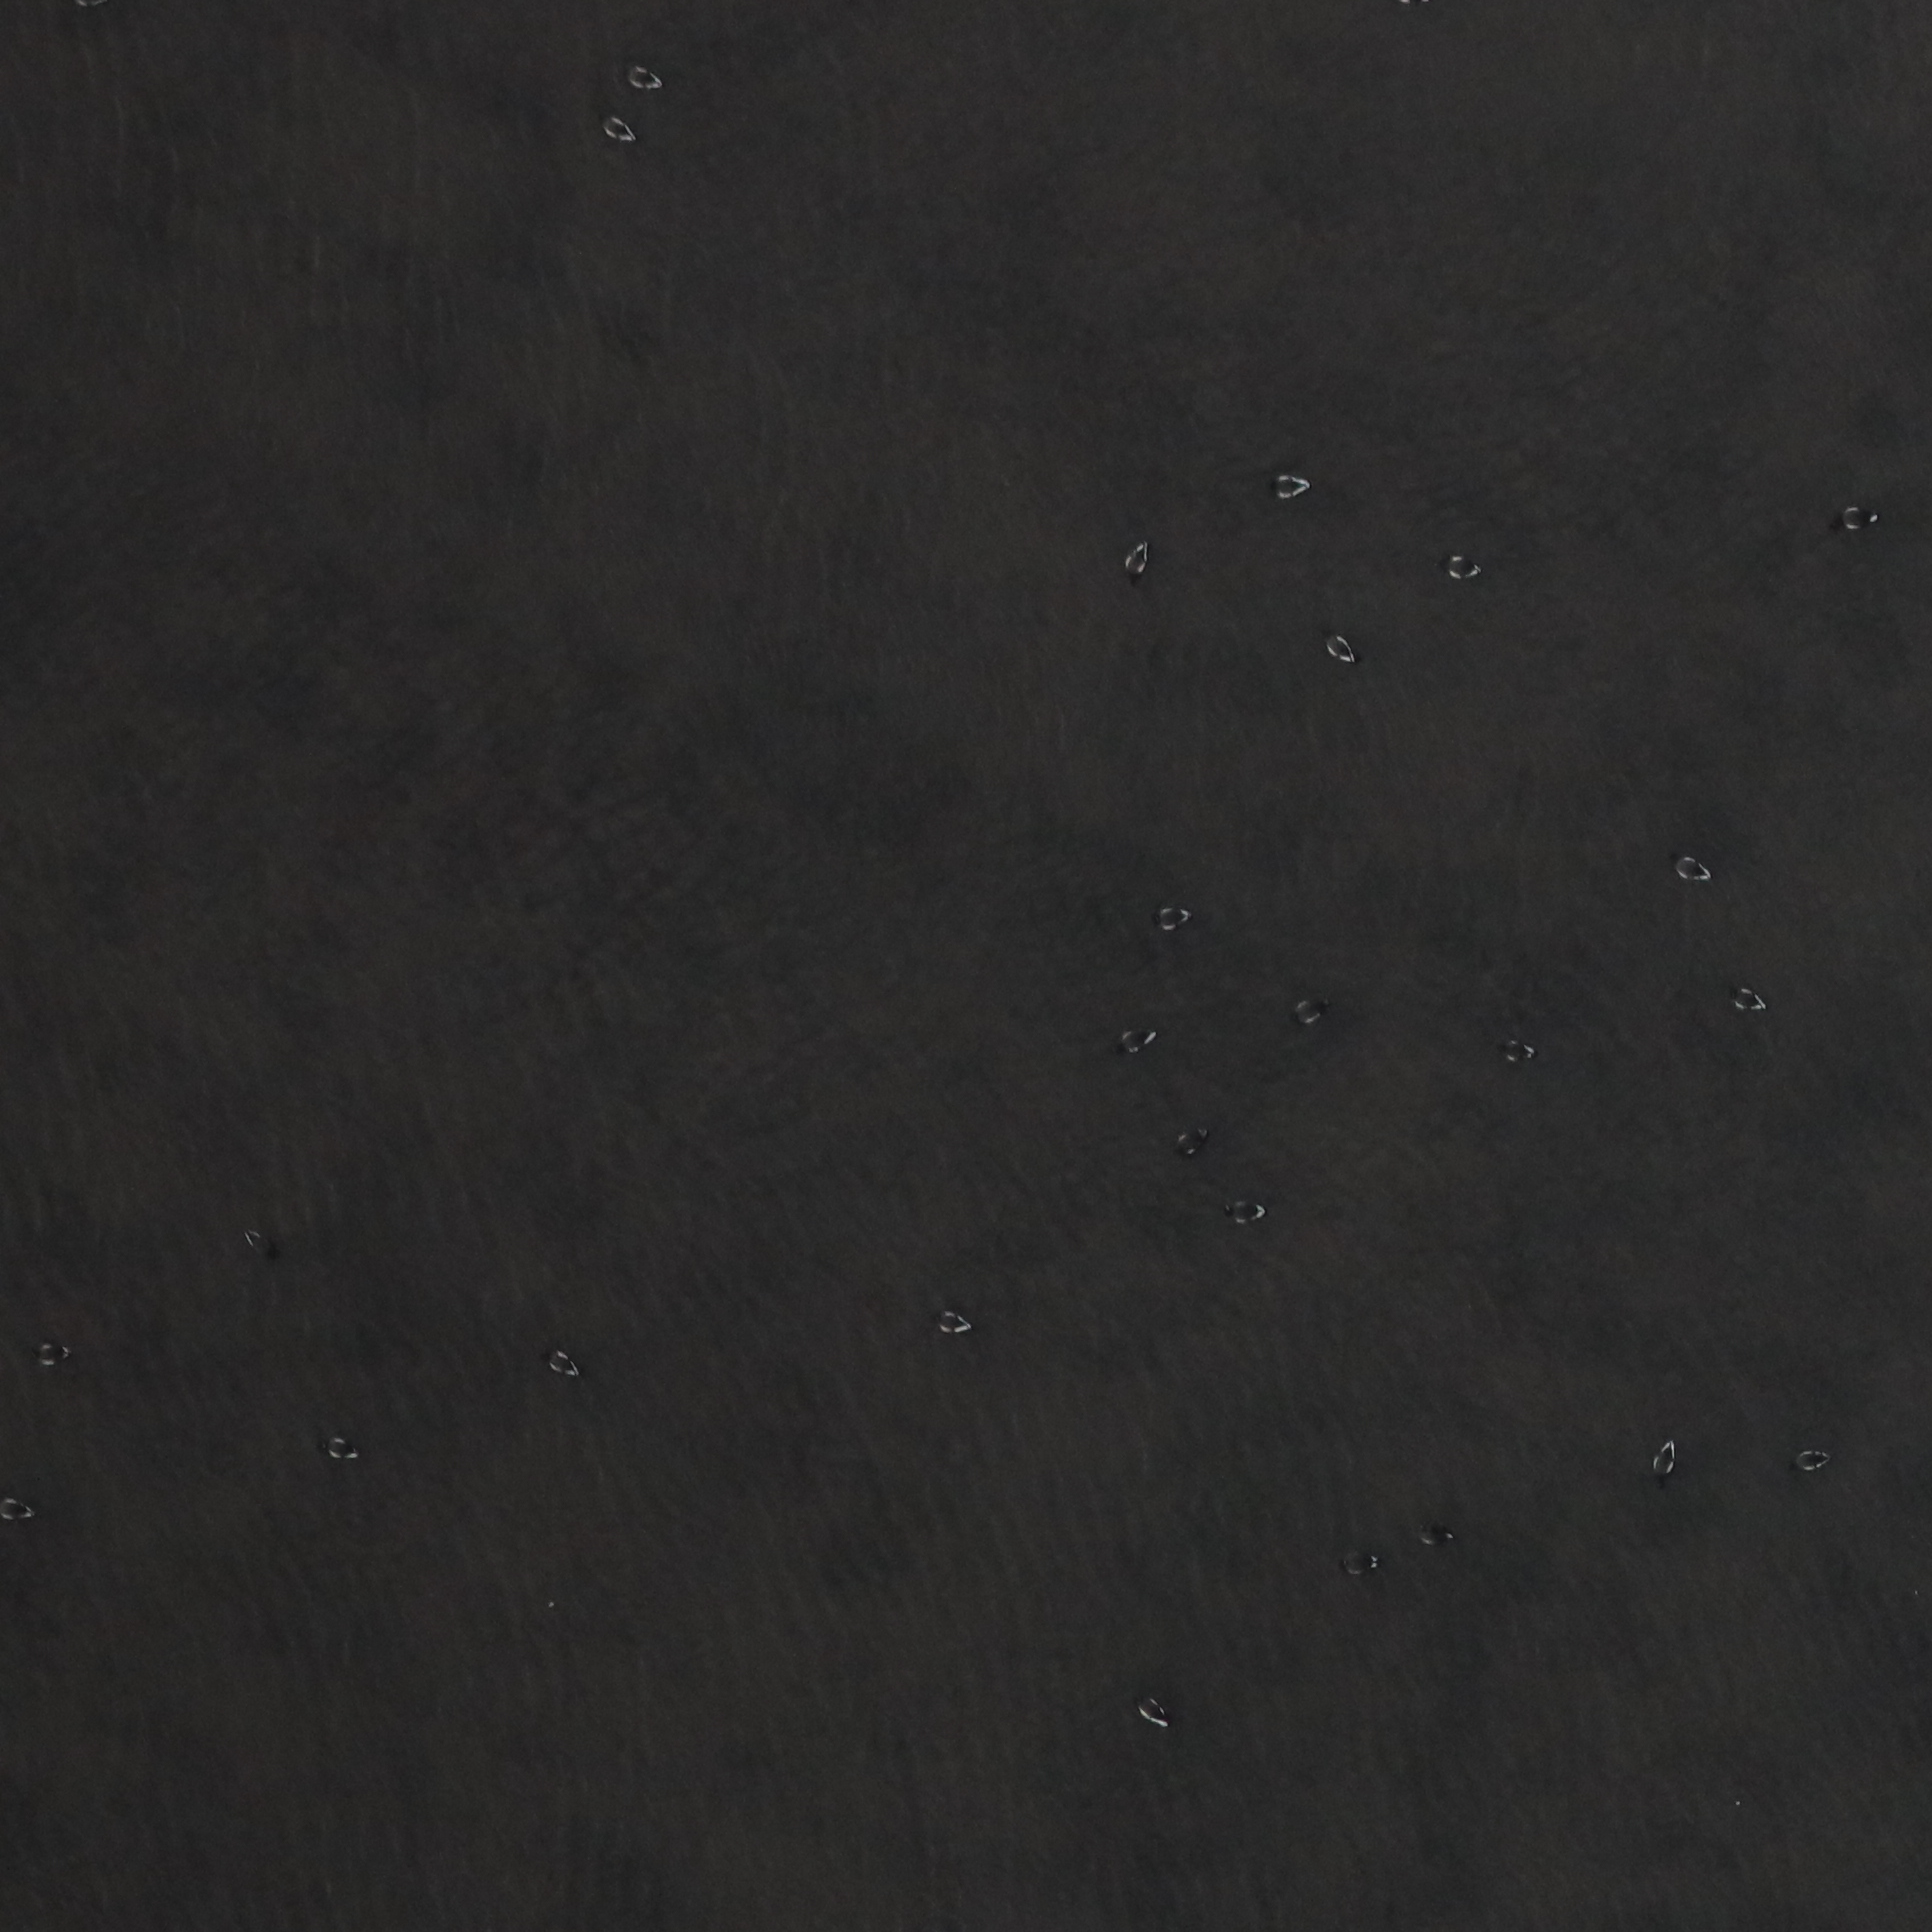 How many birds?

26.